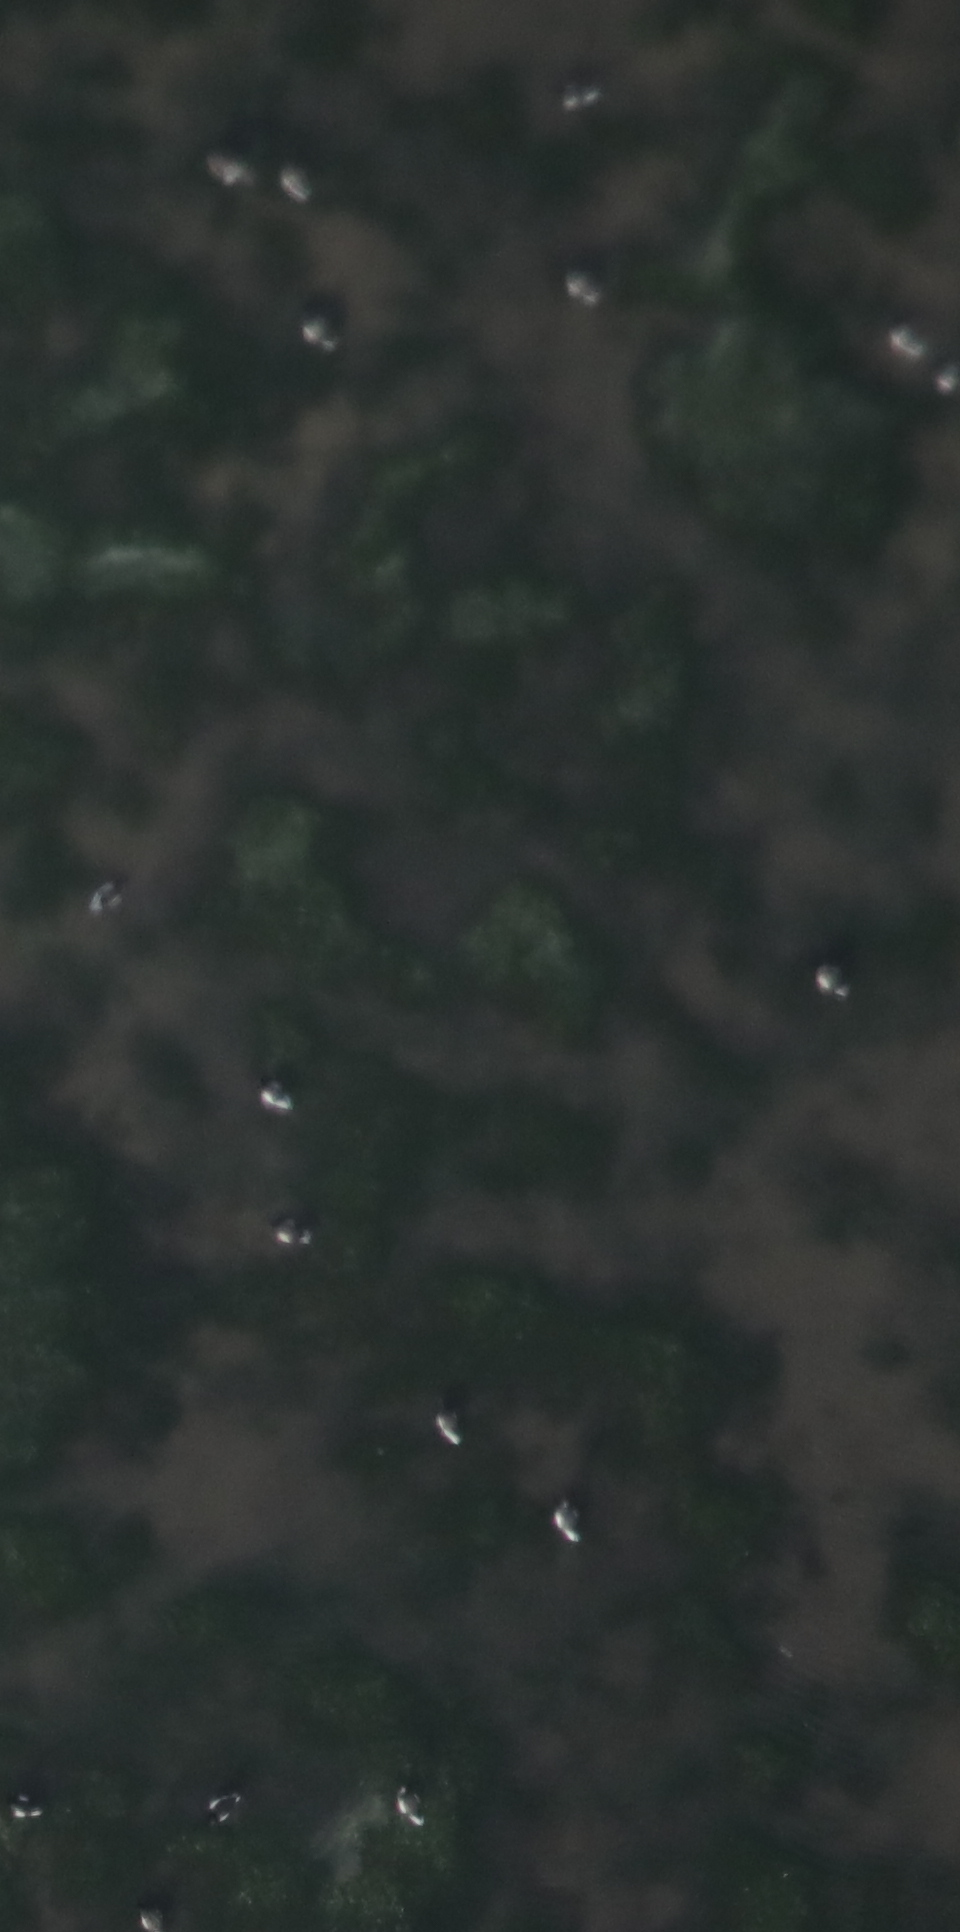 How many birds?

17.